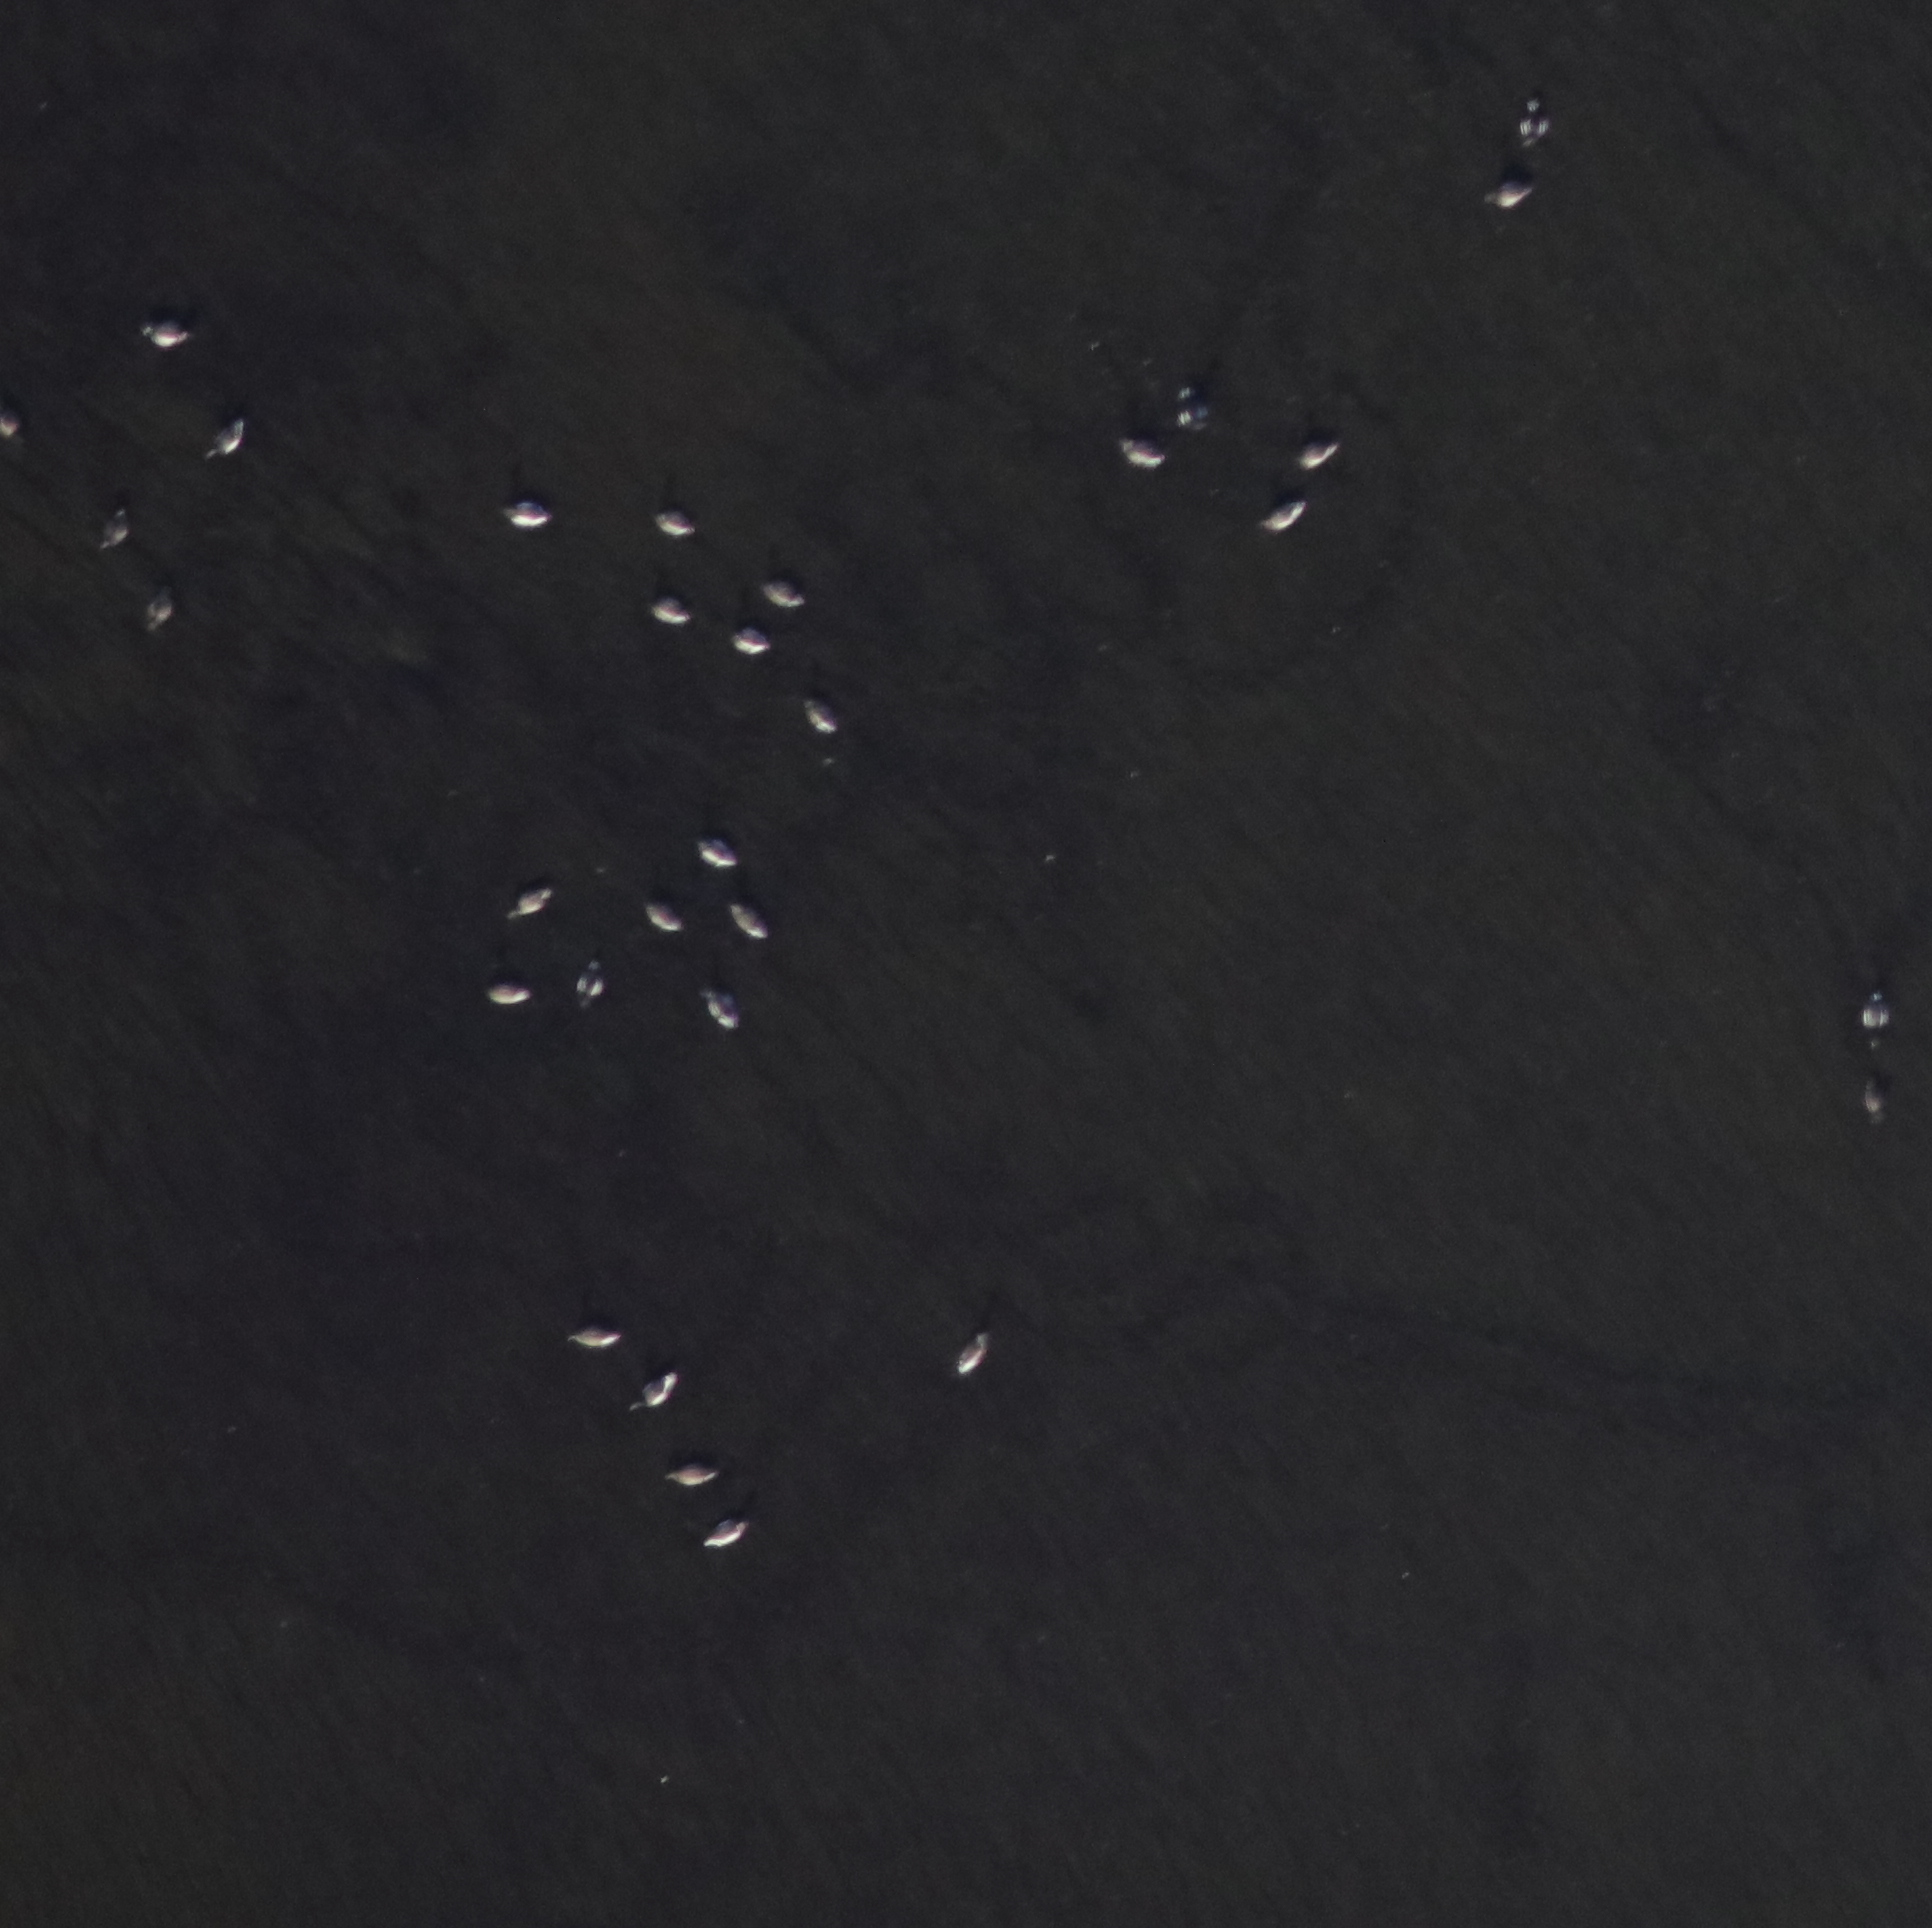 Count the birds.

30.